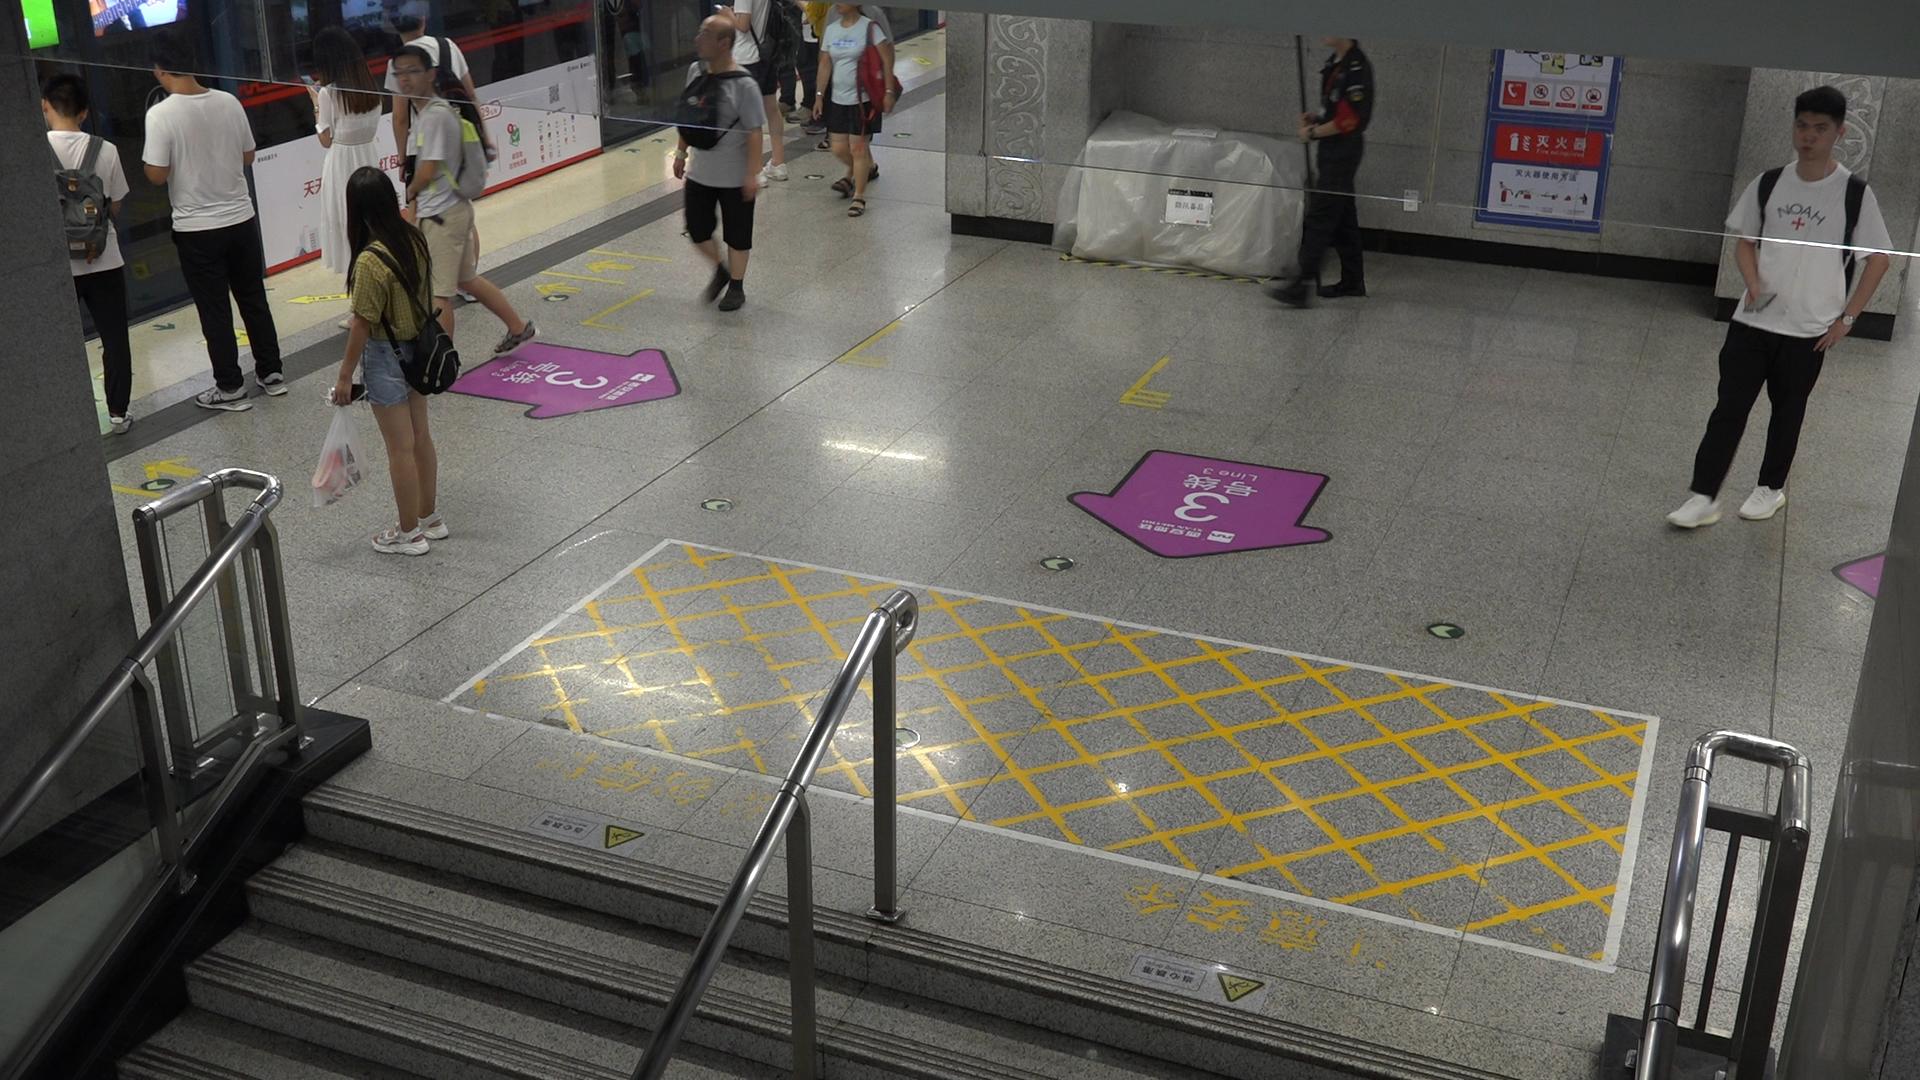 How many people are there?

10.